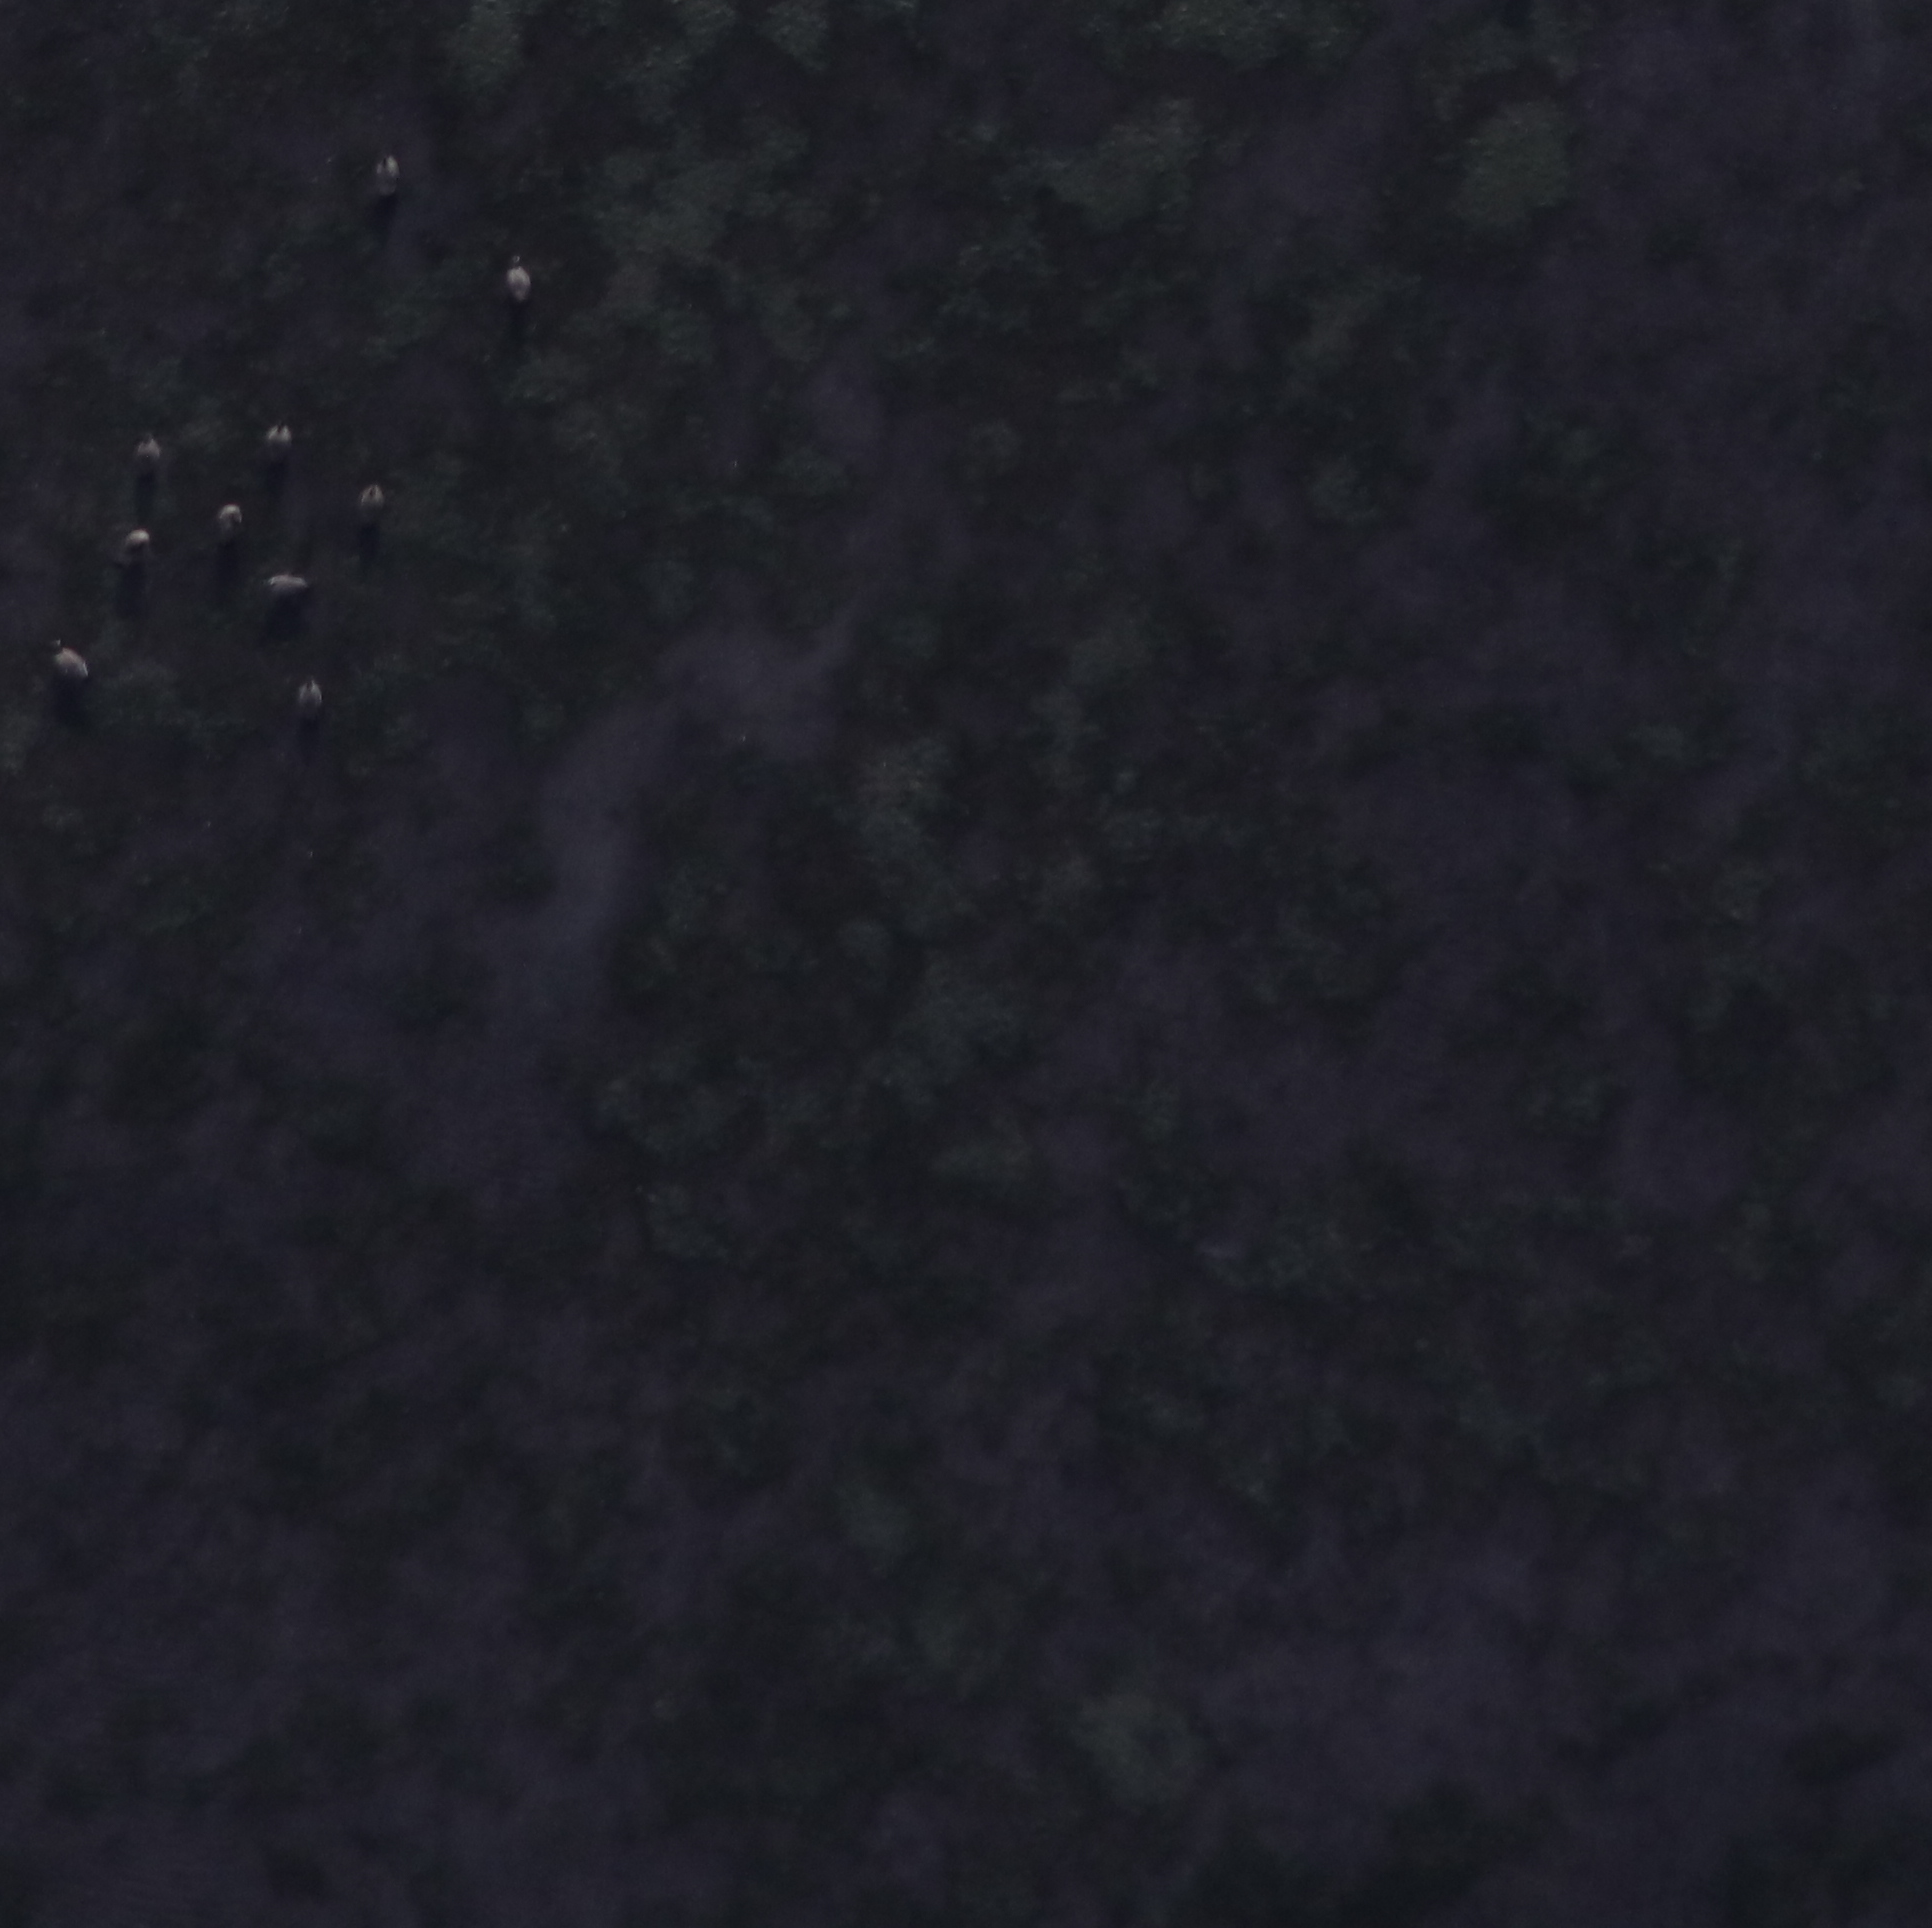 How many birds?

10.